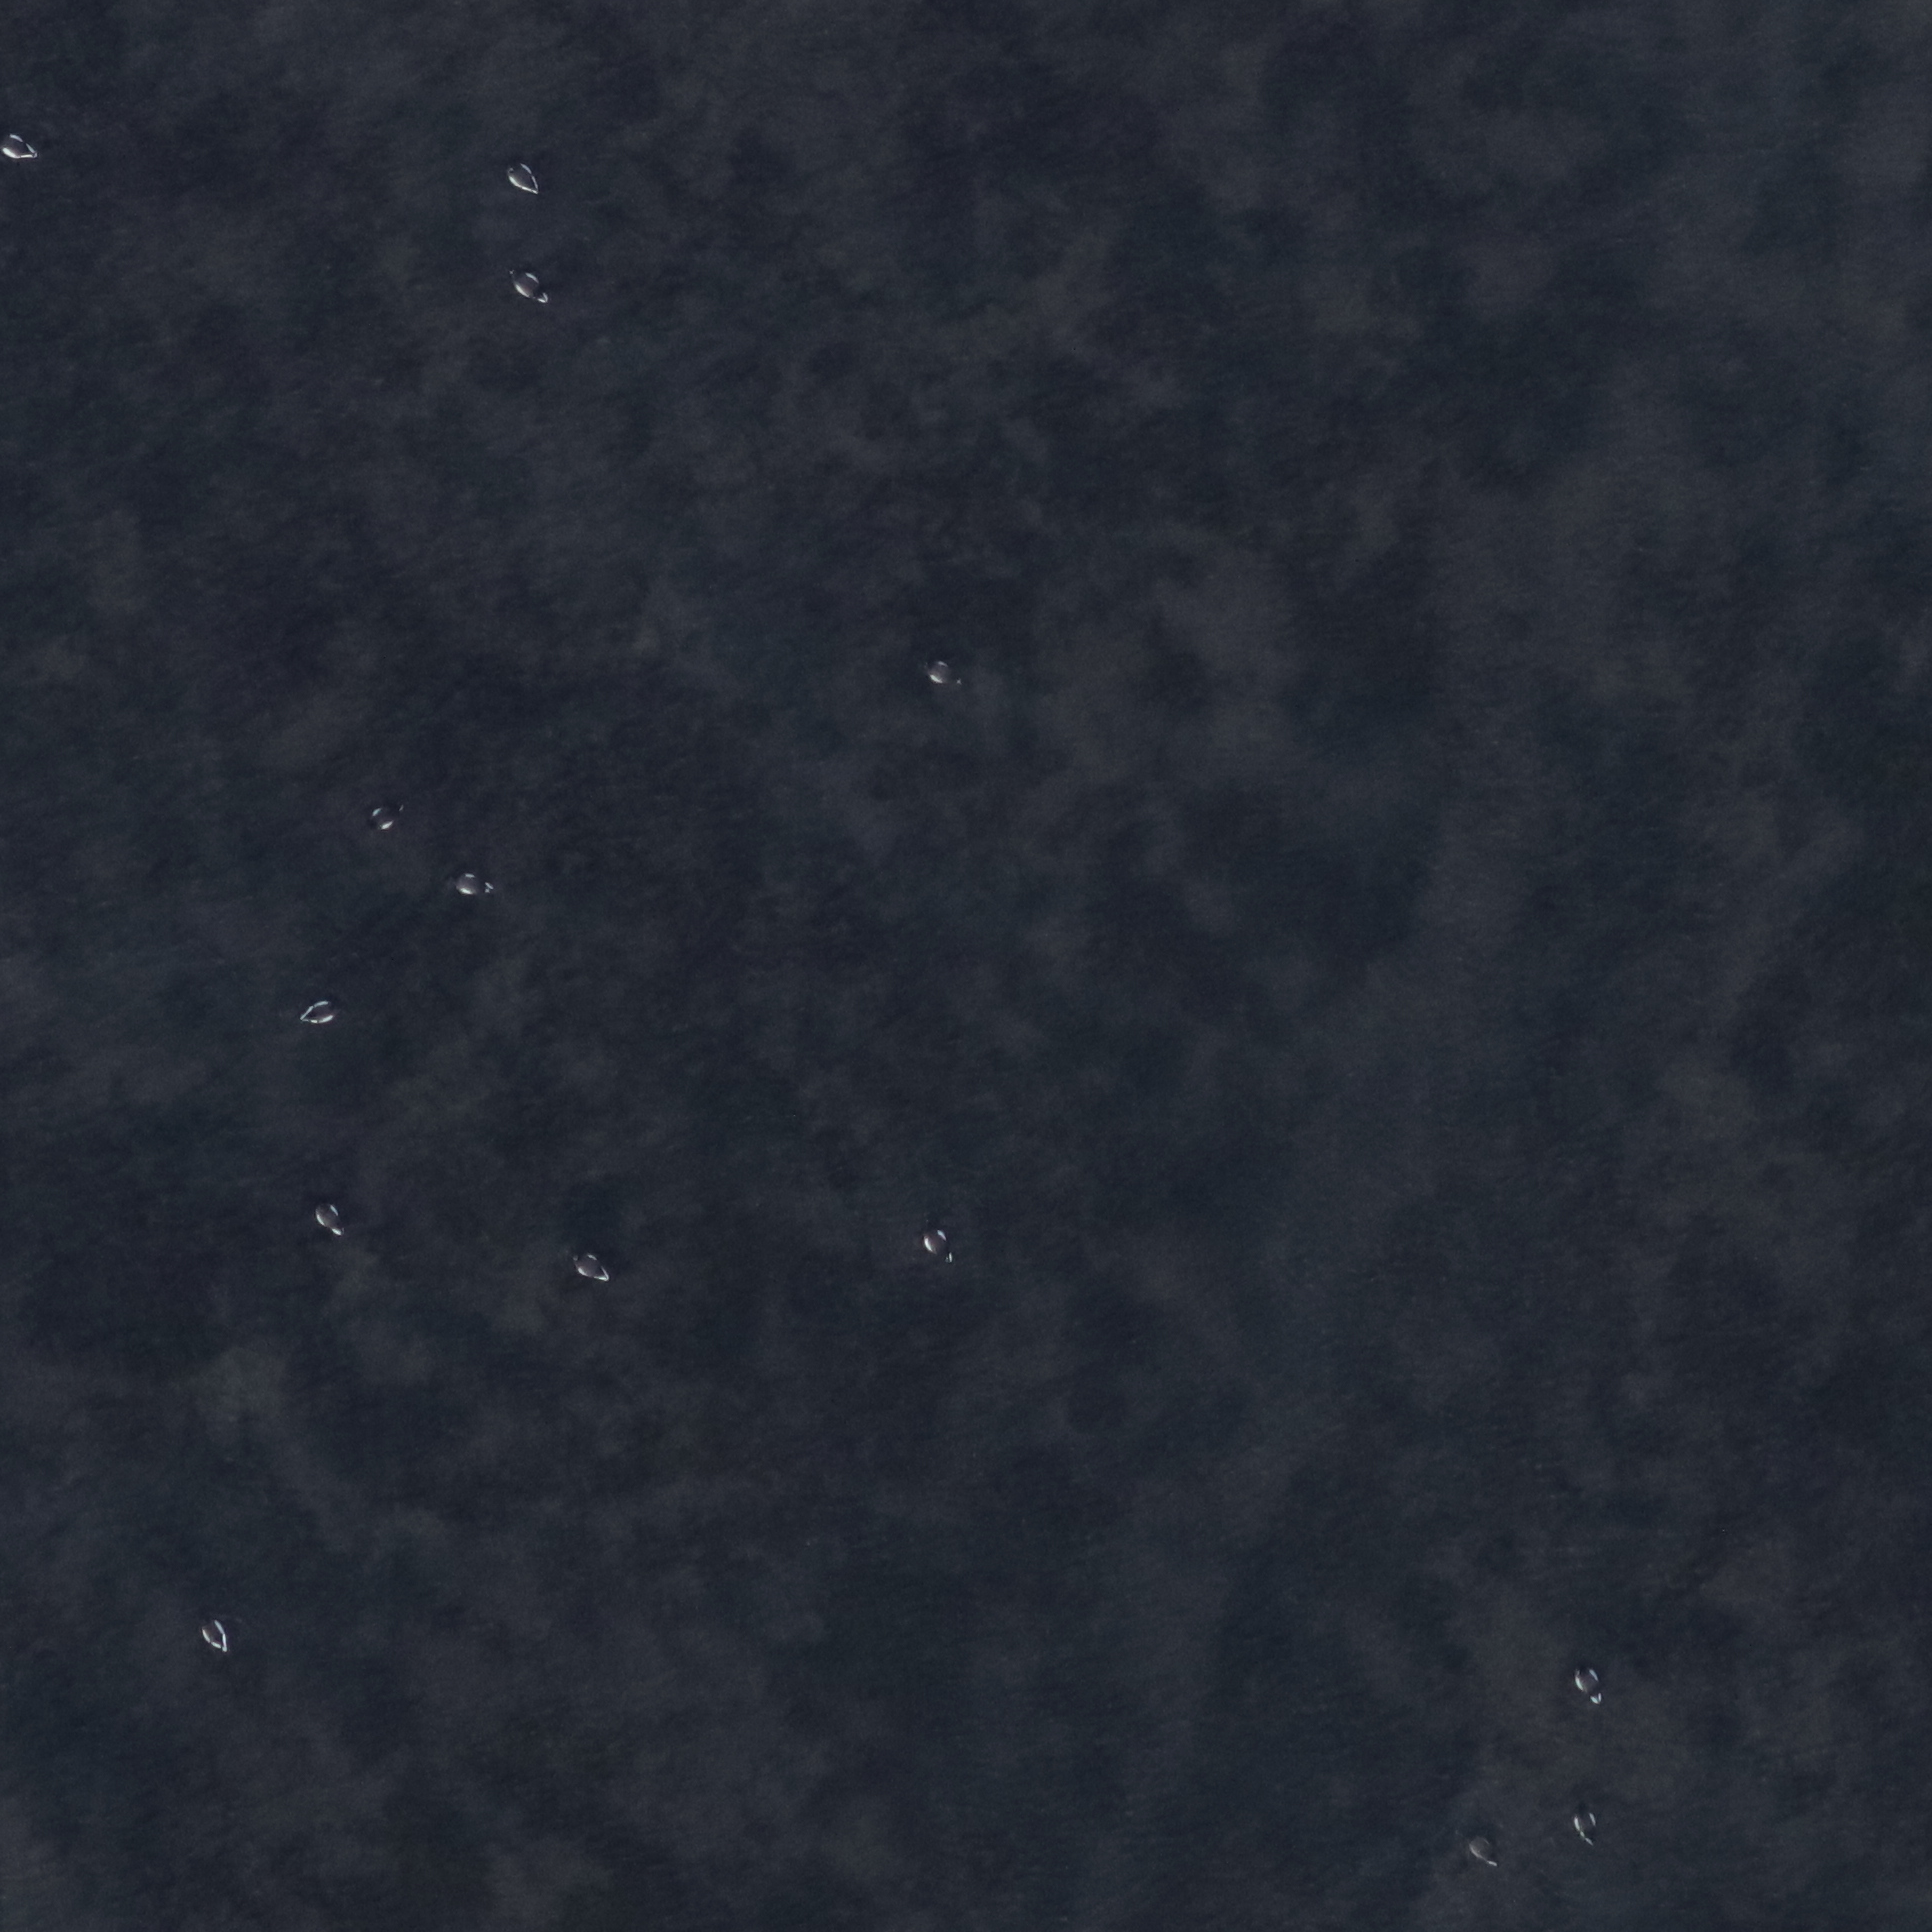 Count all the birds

14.